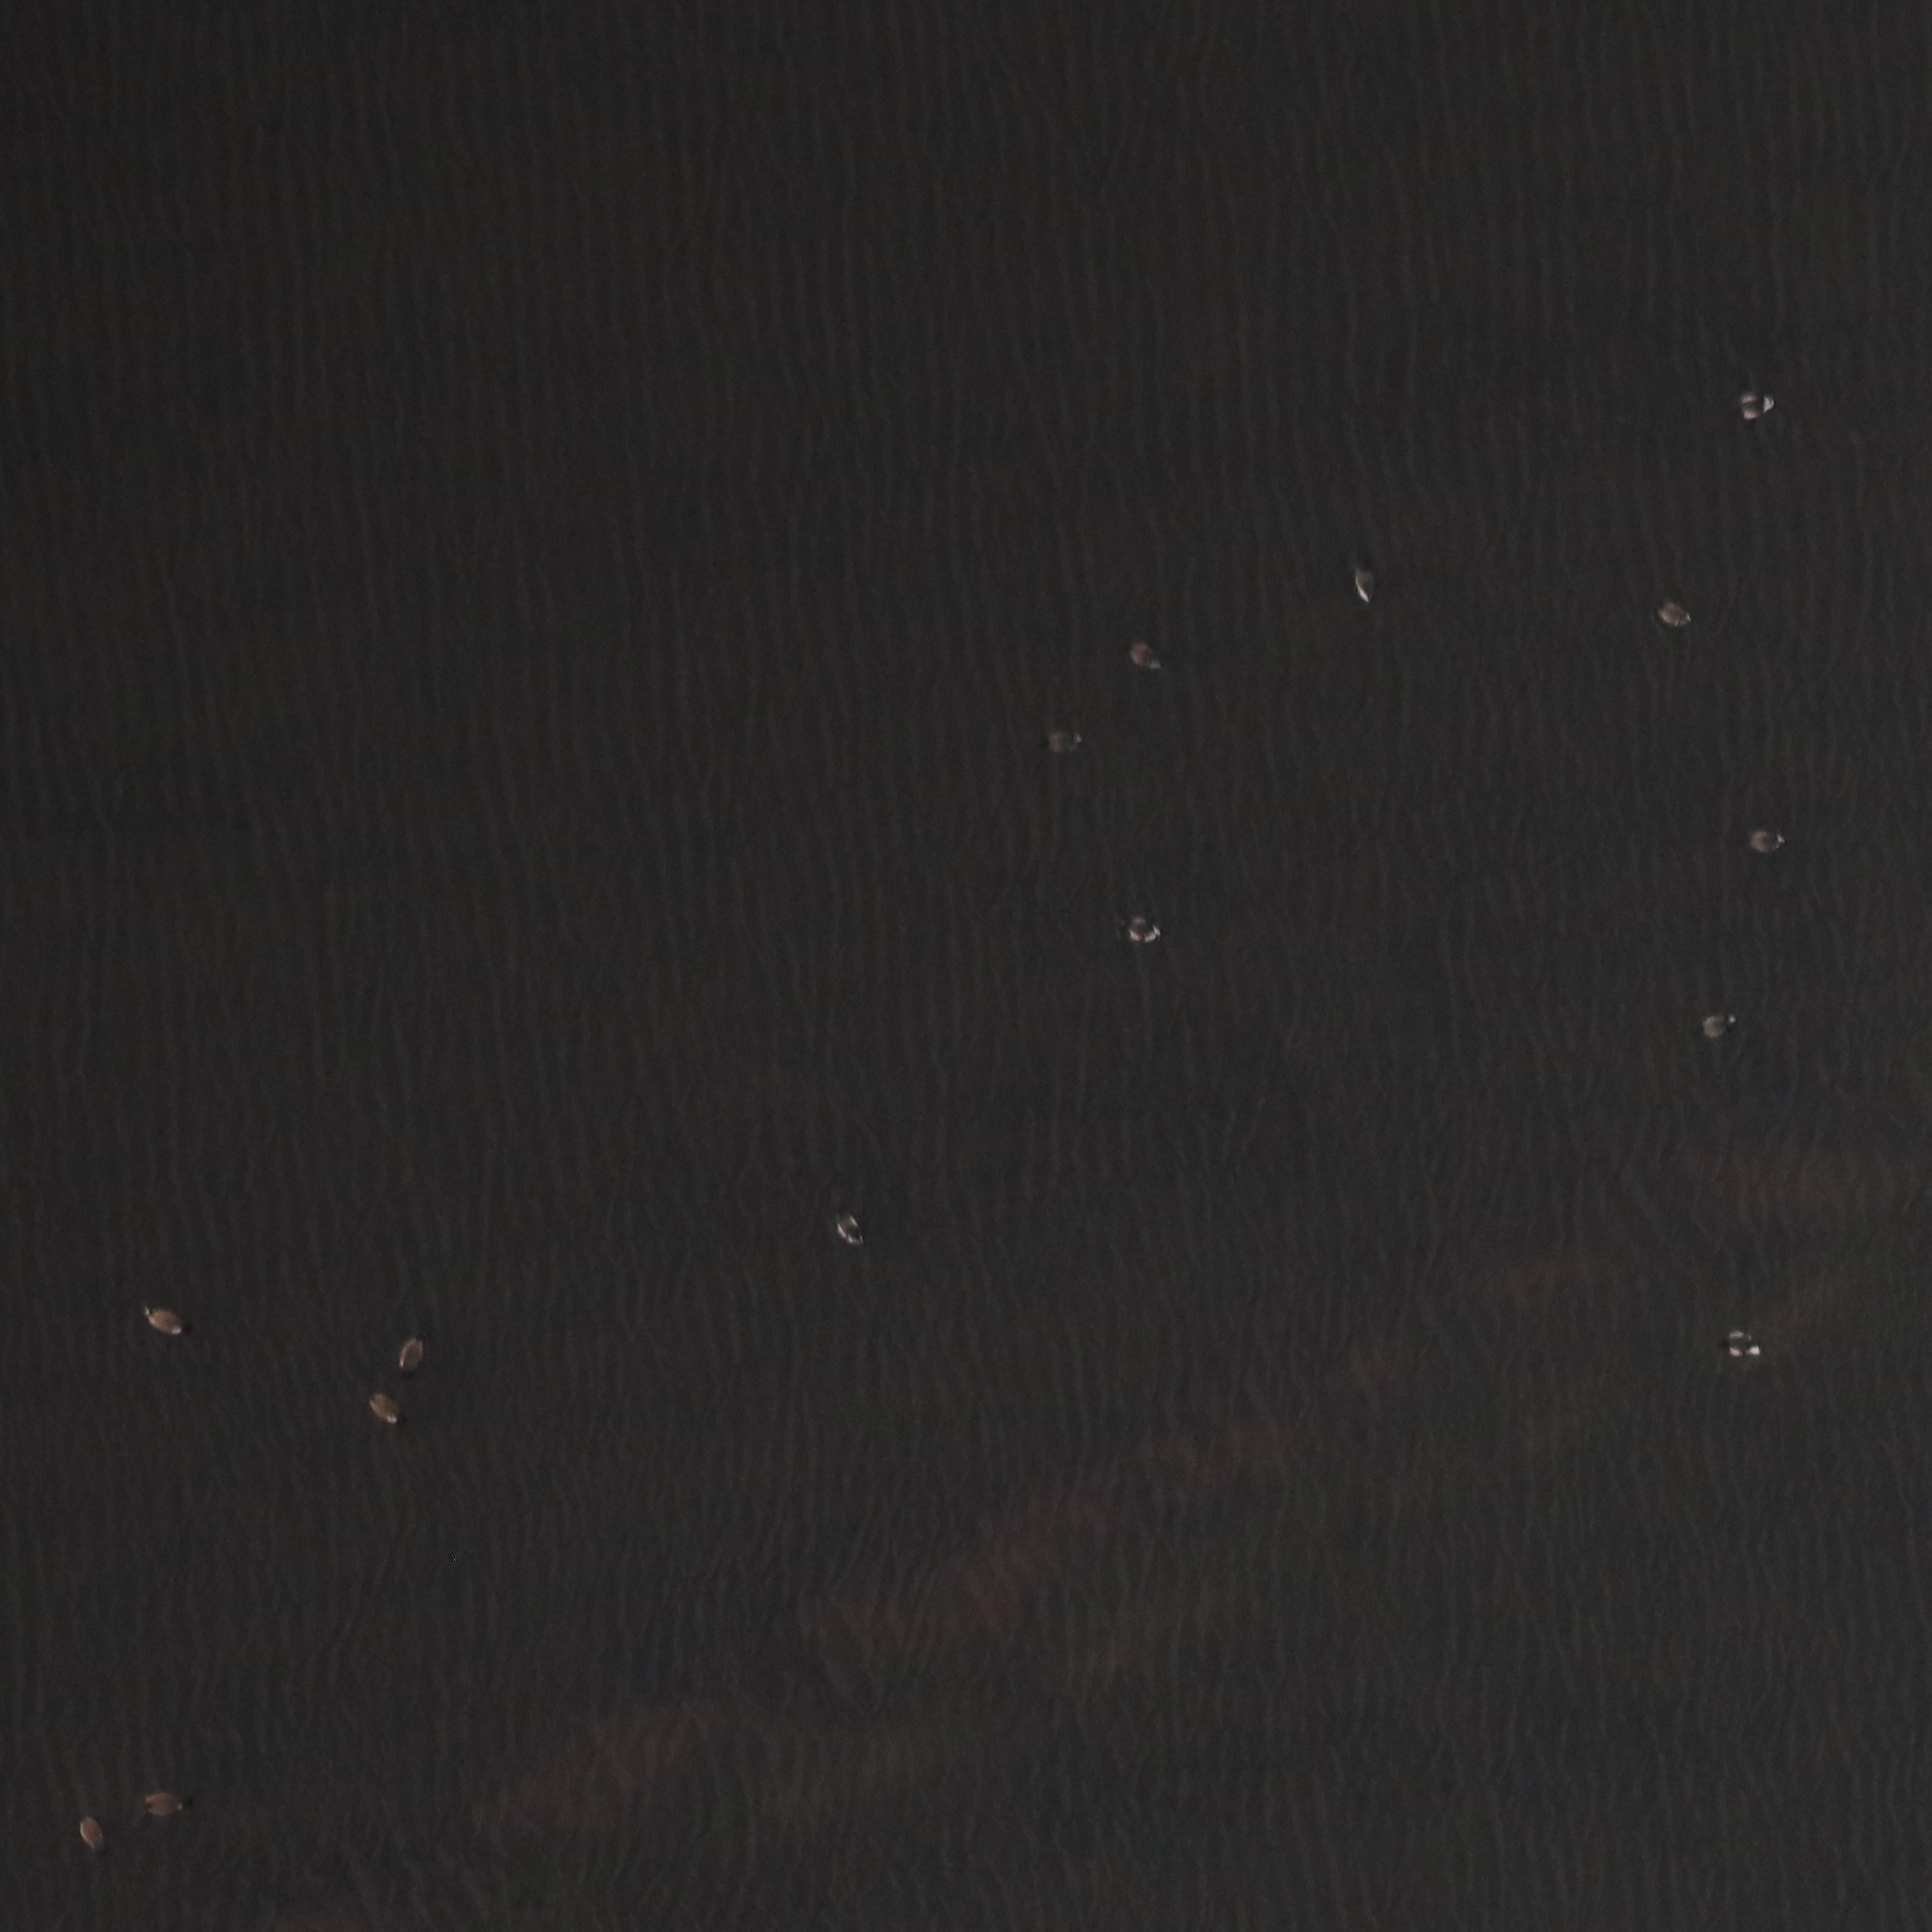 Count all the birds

15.